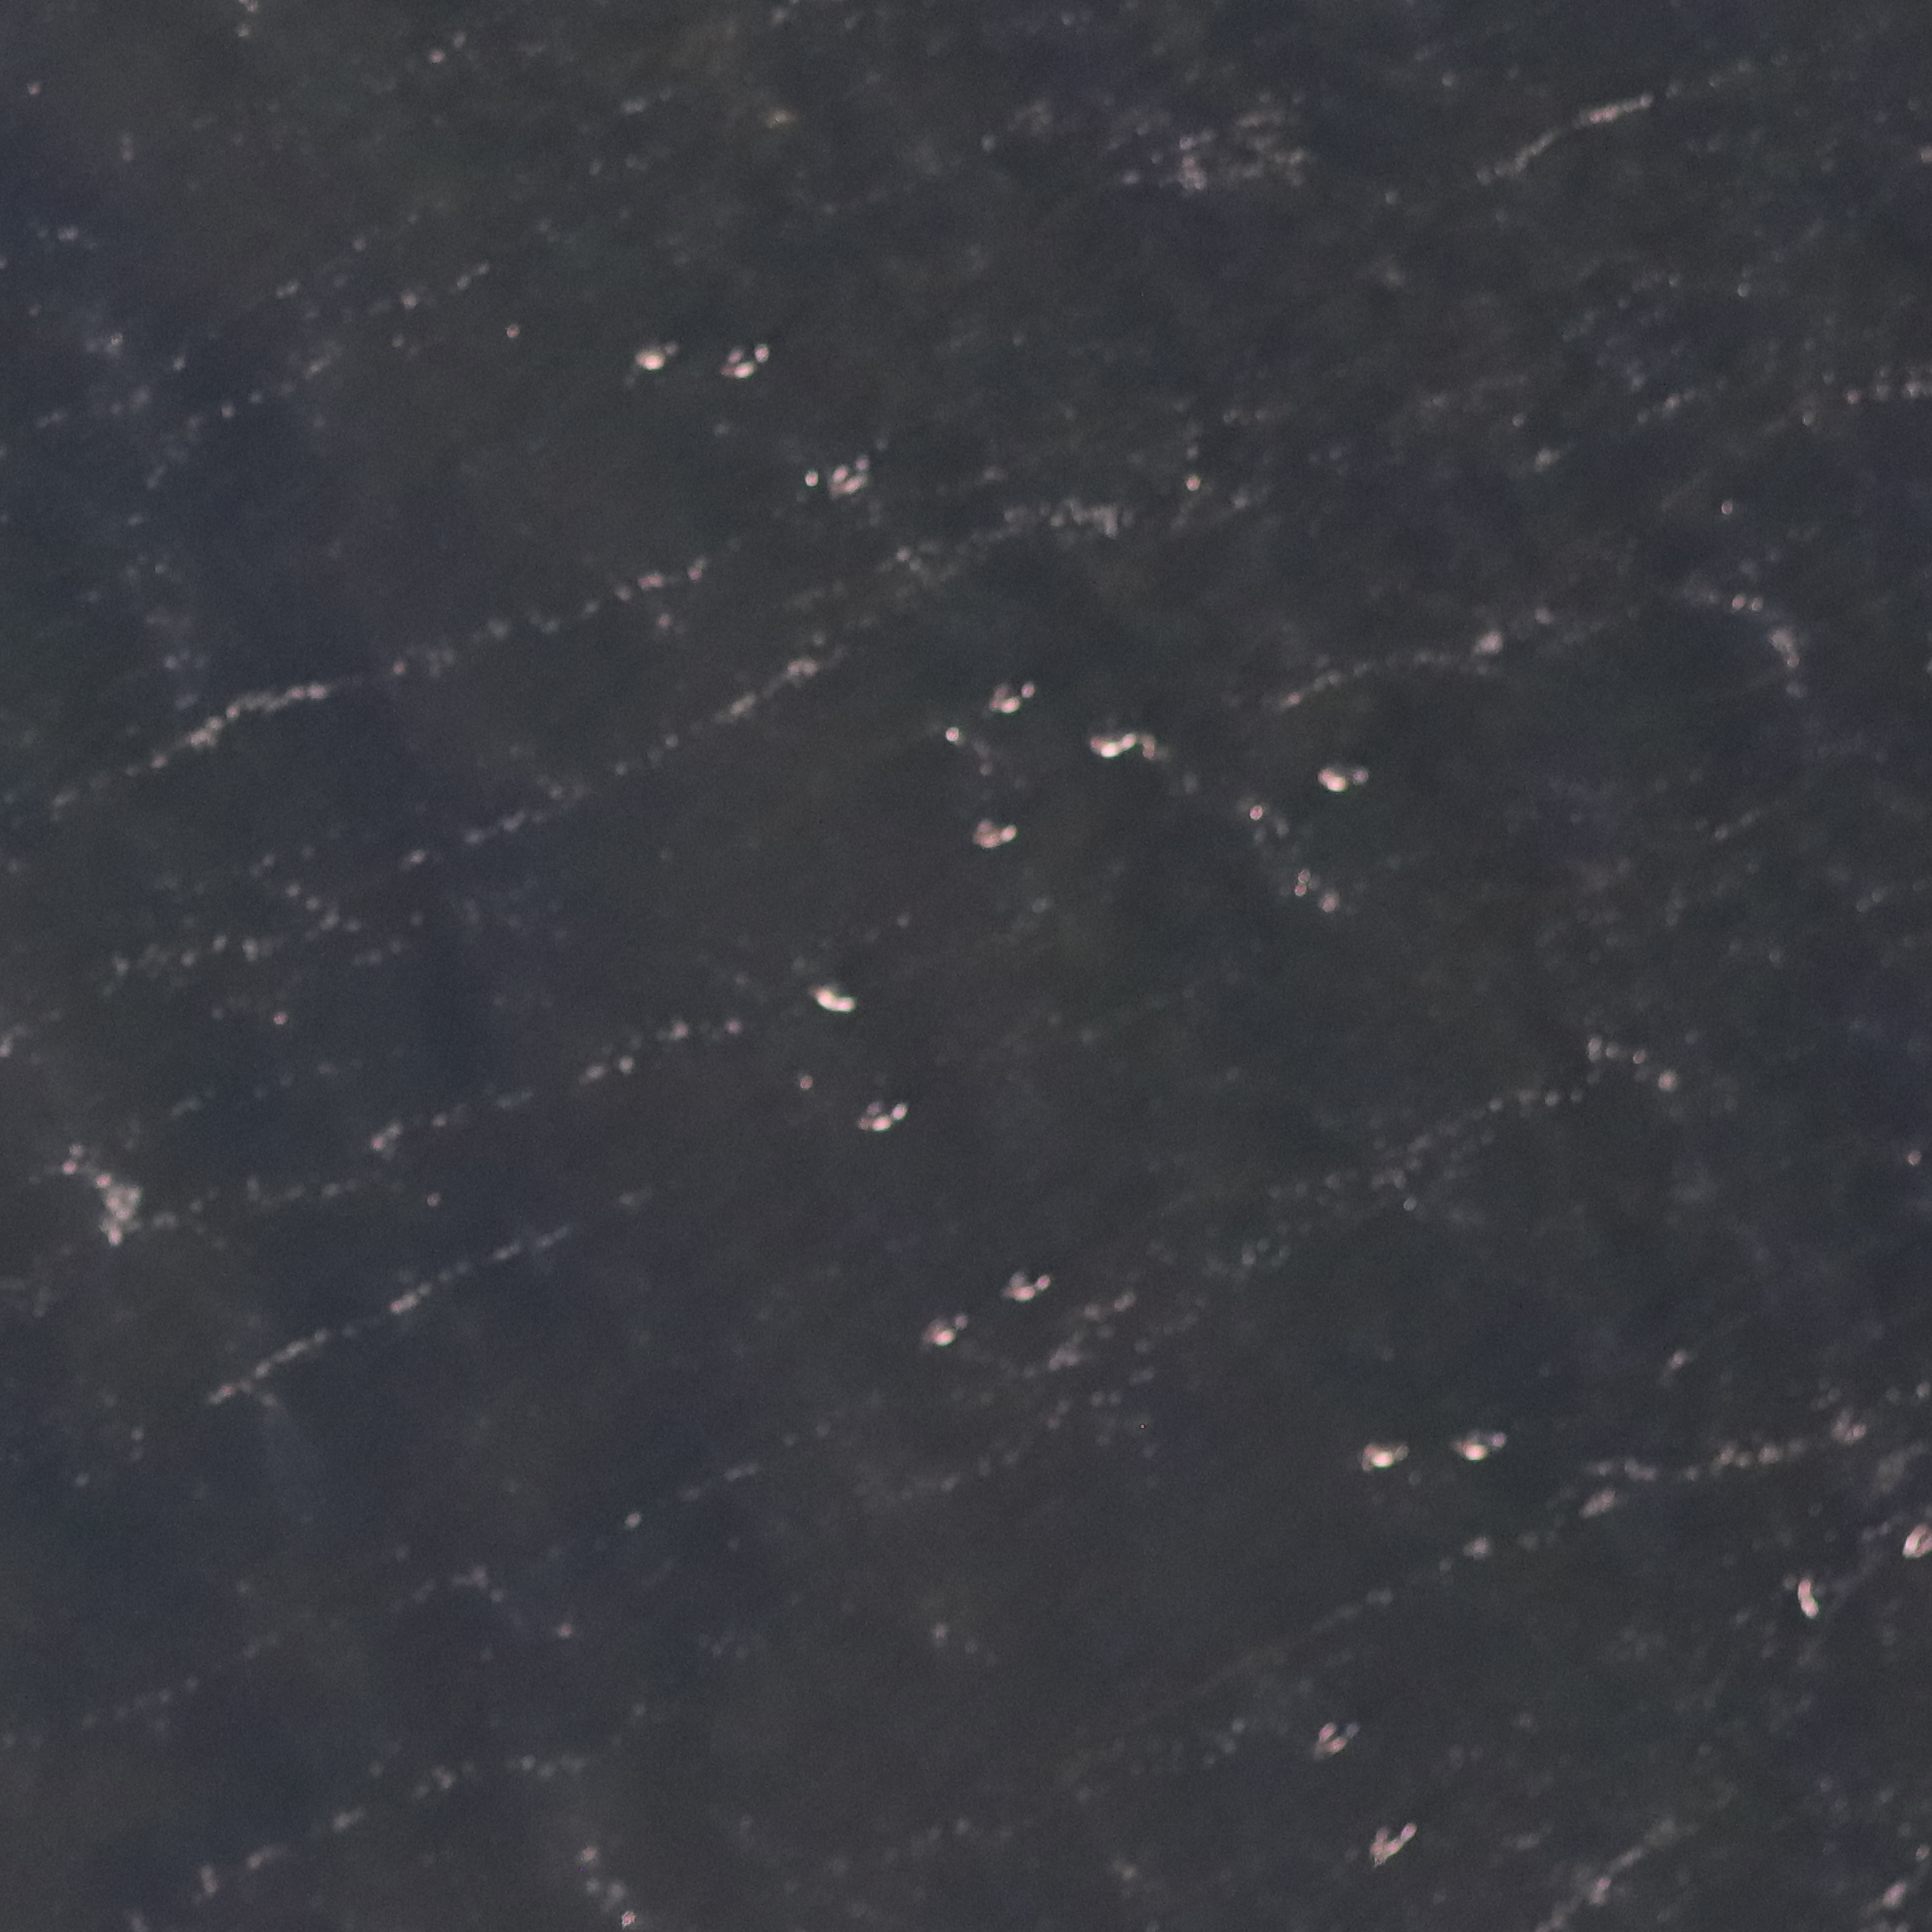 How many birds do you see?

17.